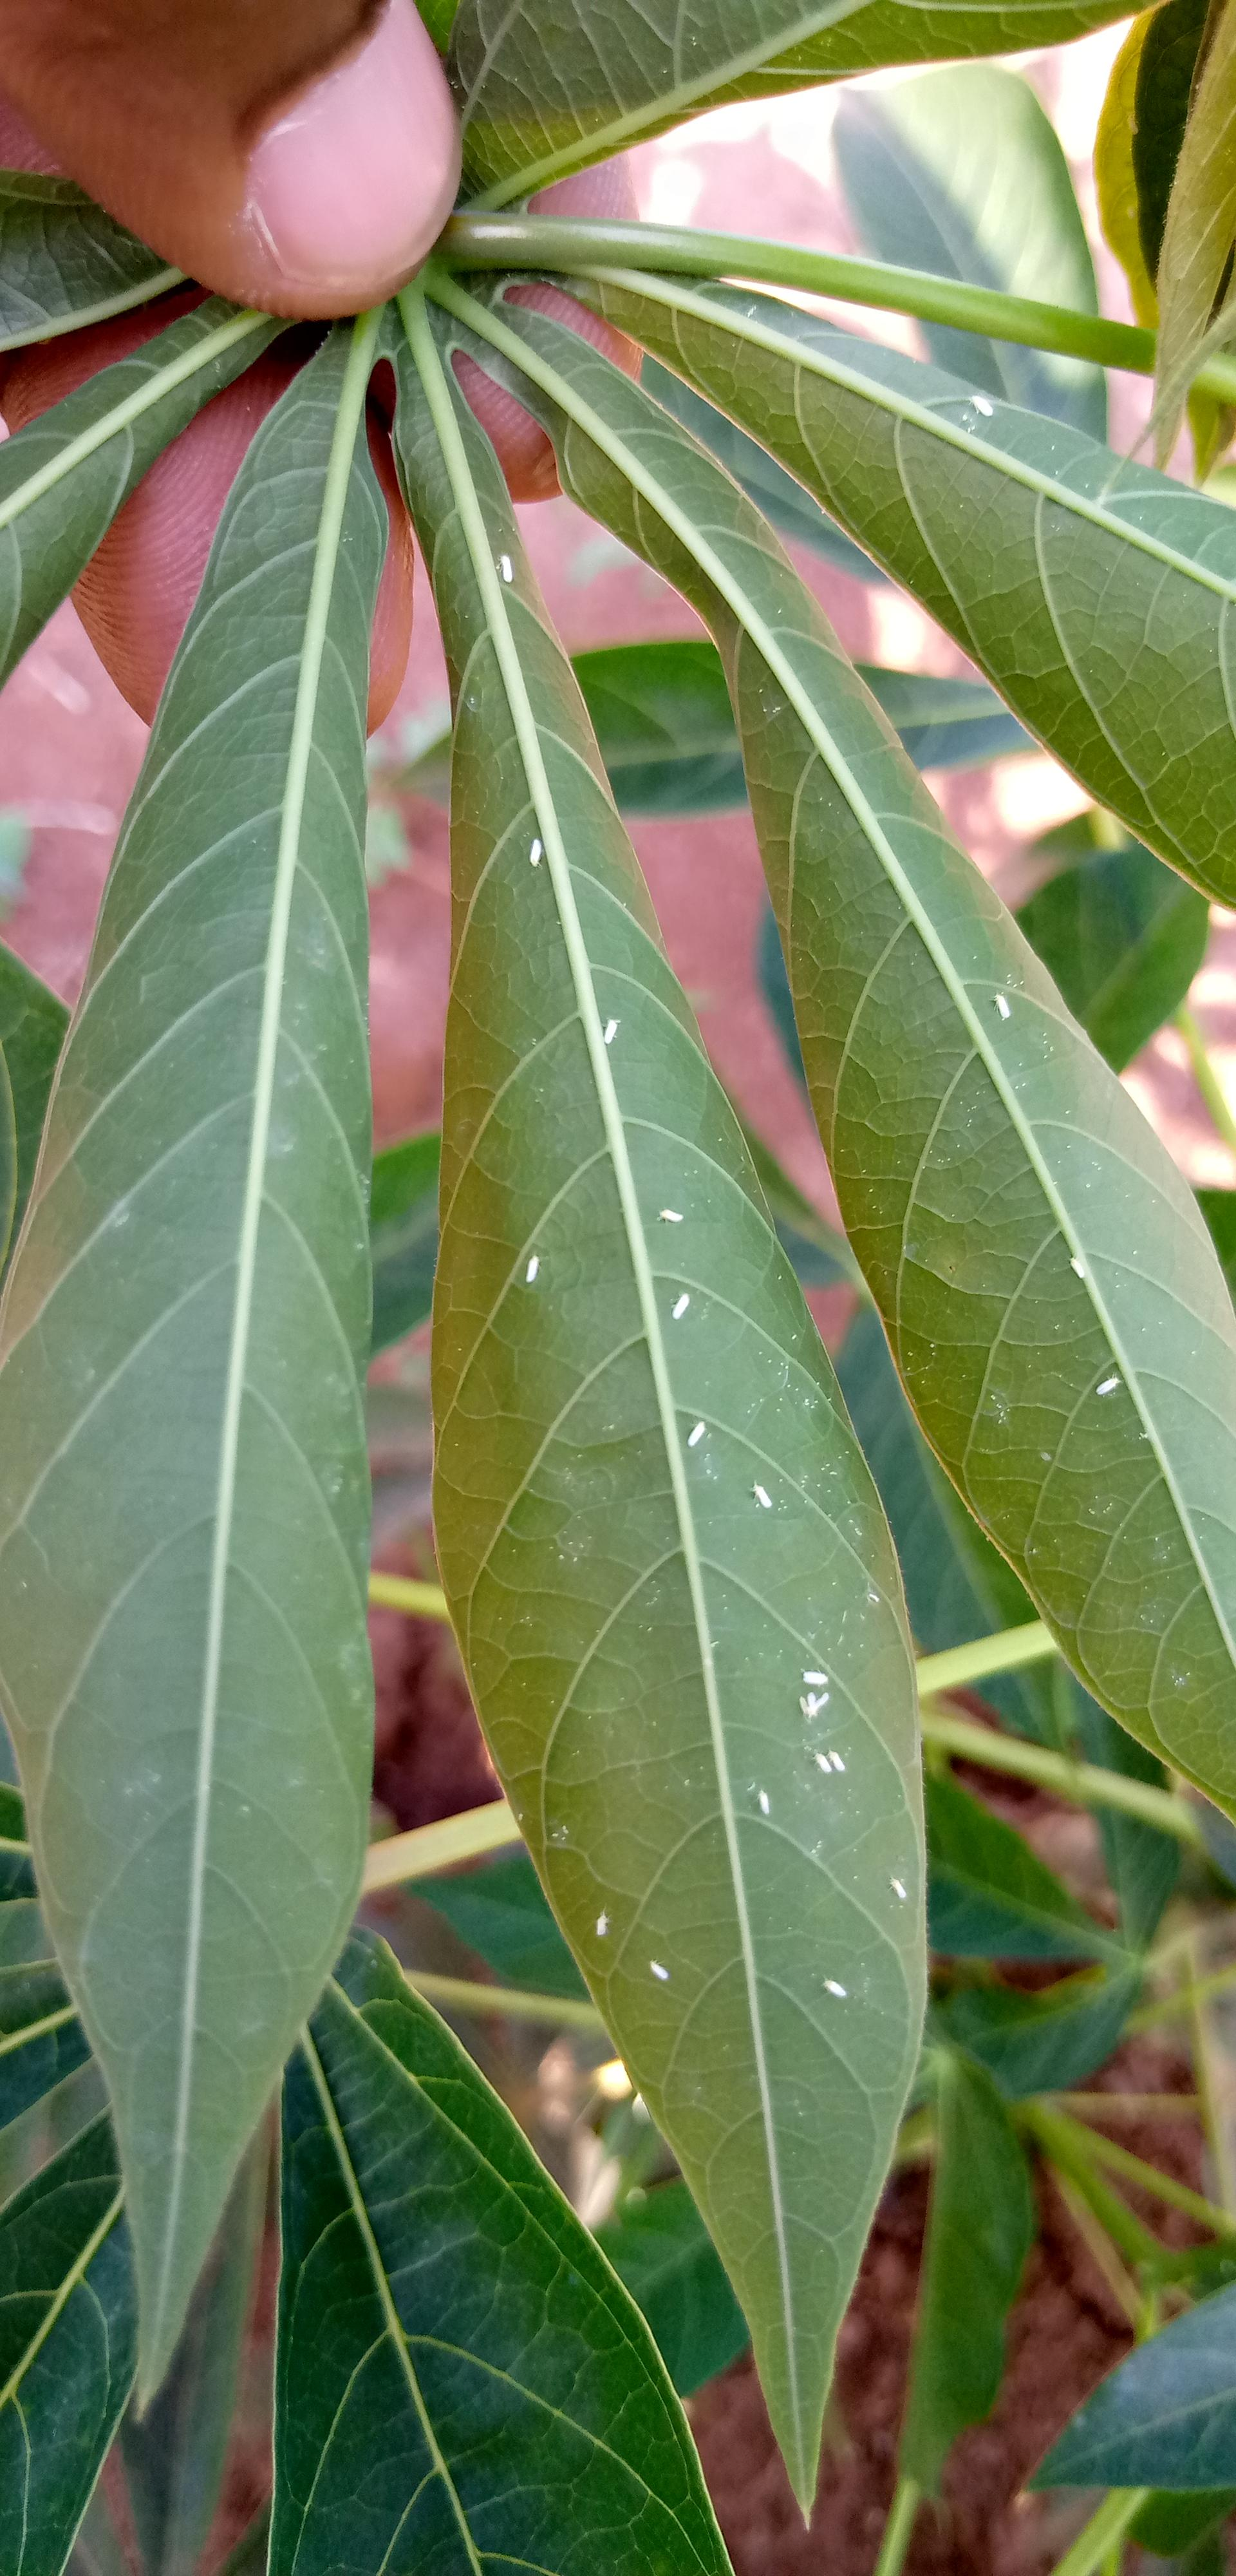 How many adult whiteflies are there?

21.